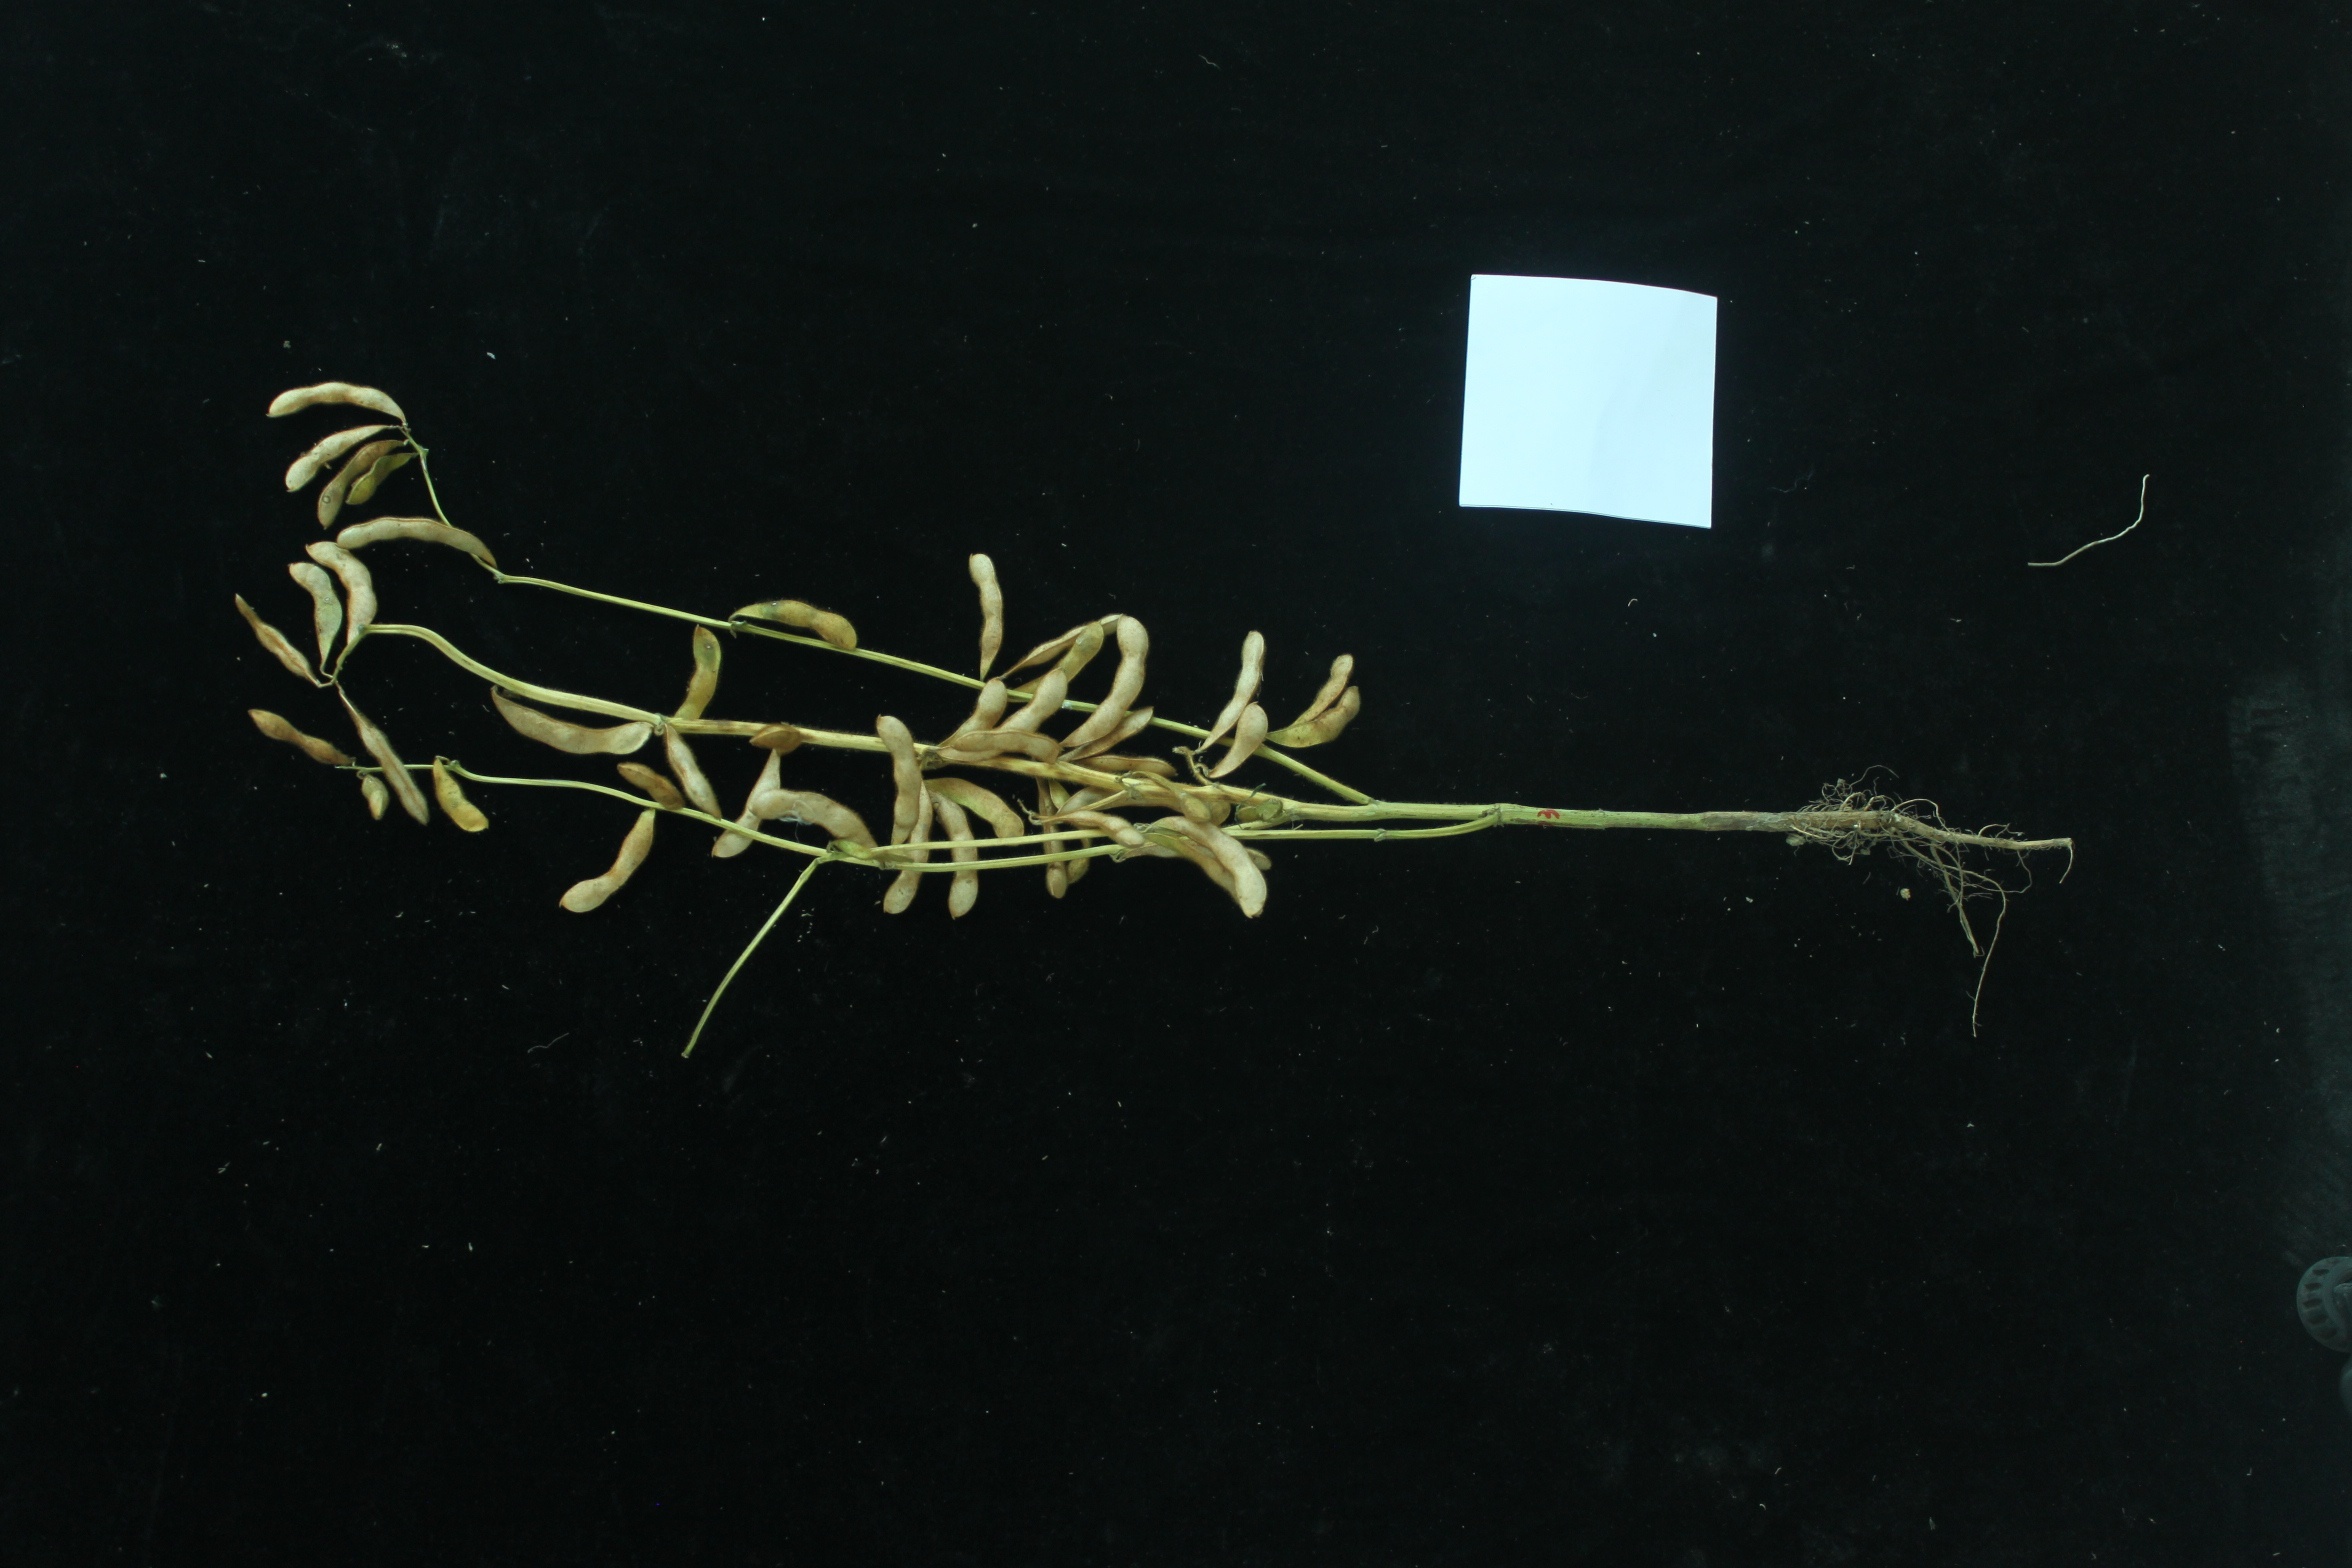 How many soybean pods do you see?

45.